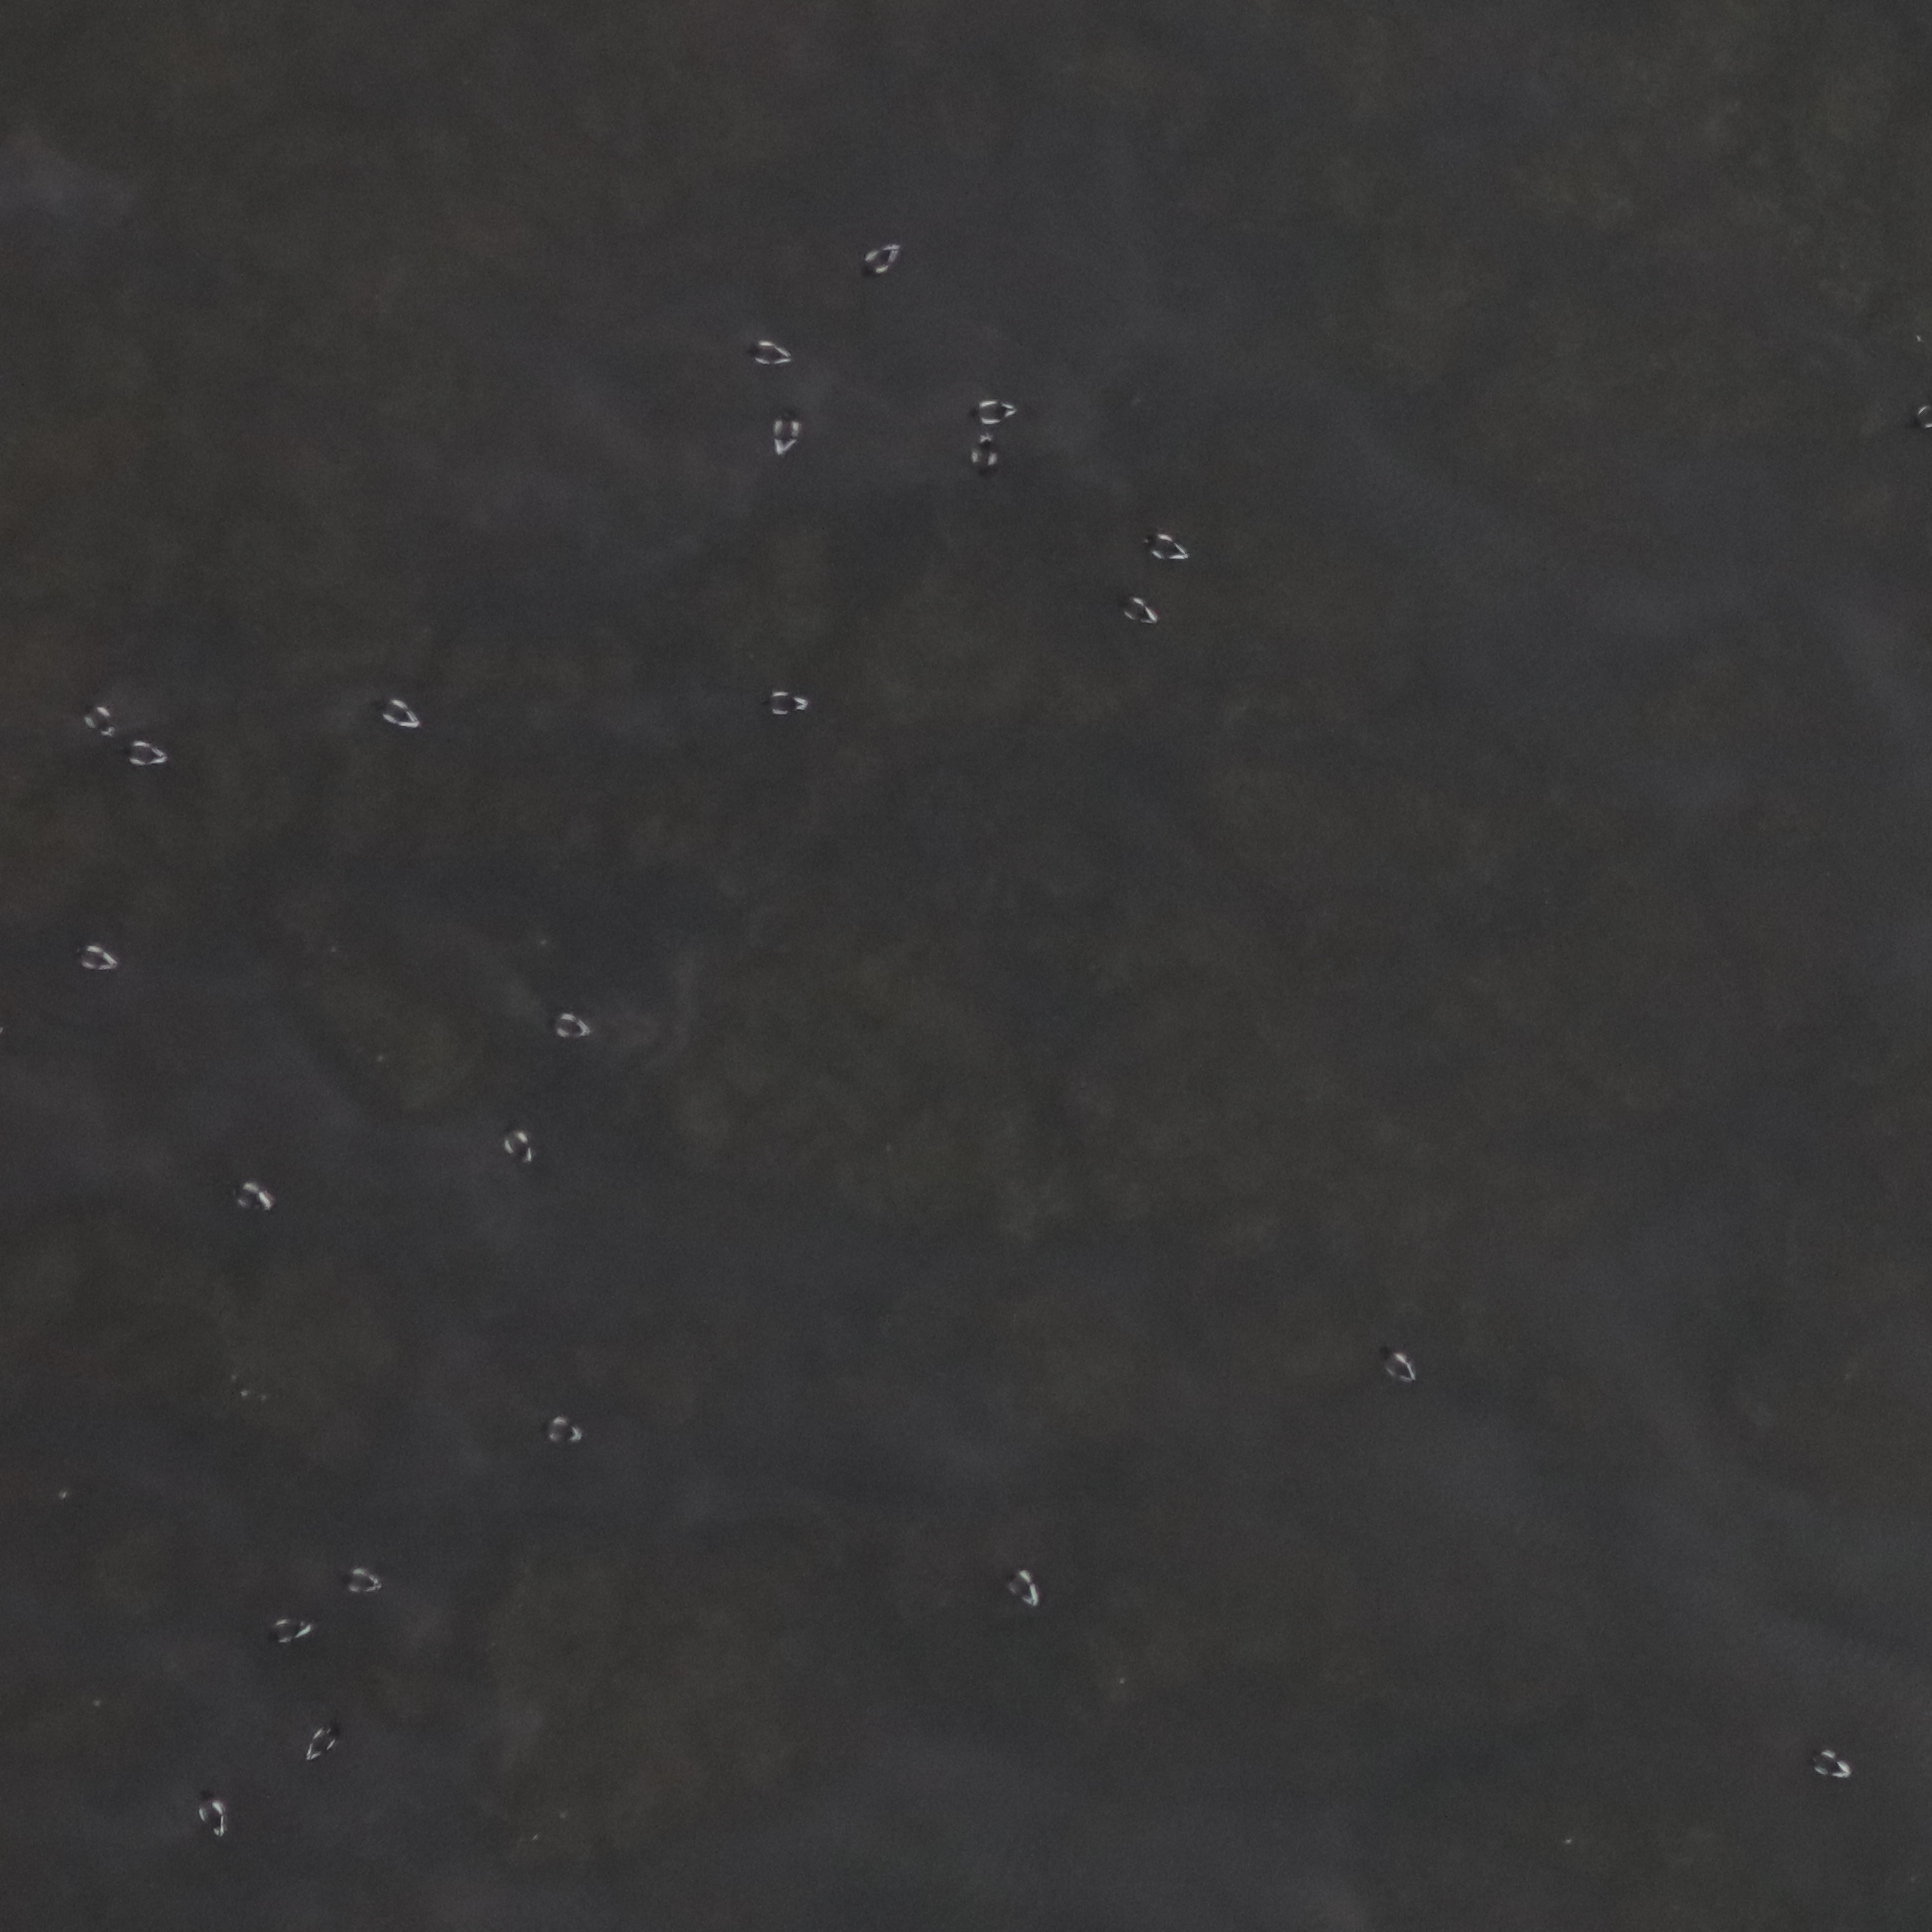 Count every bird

24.